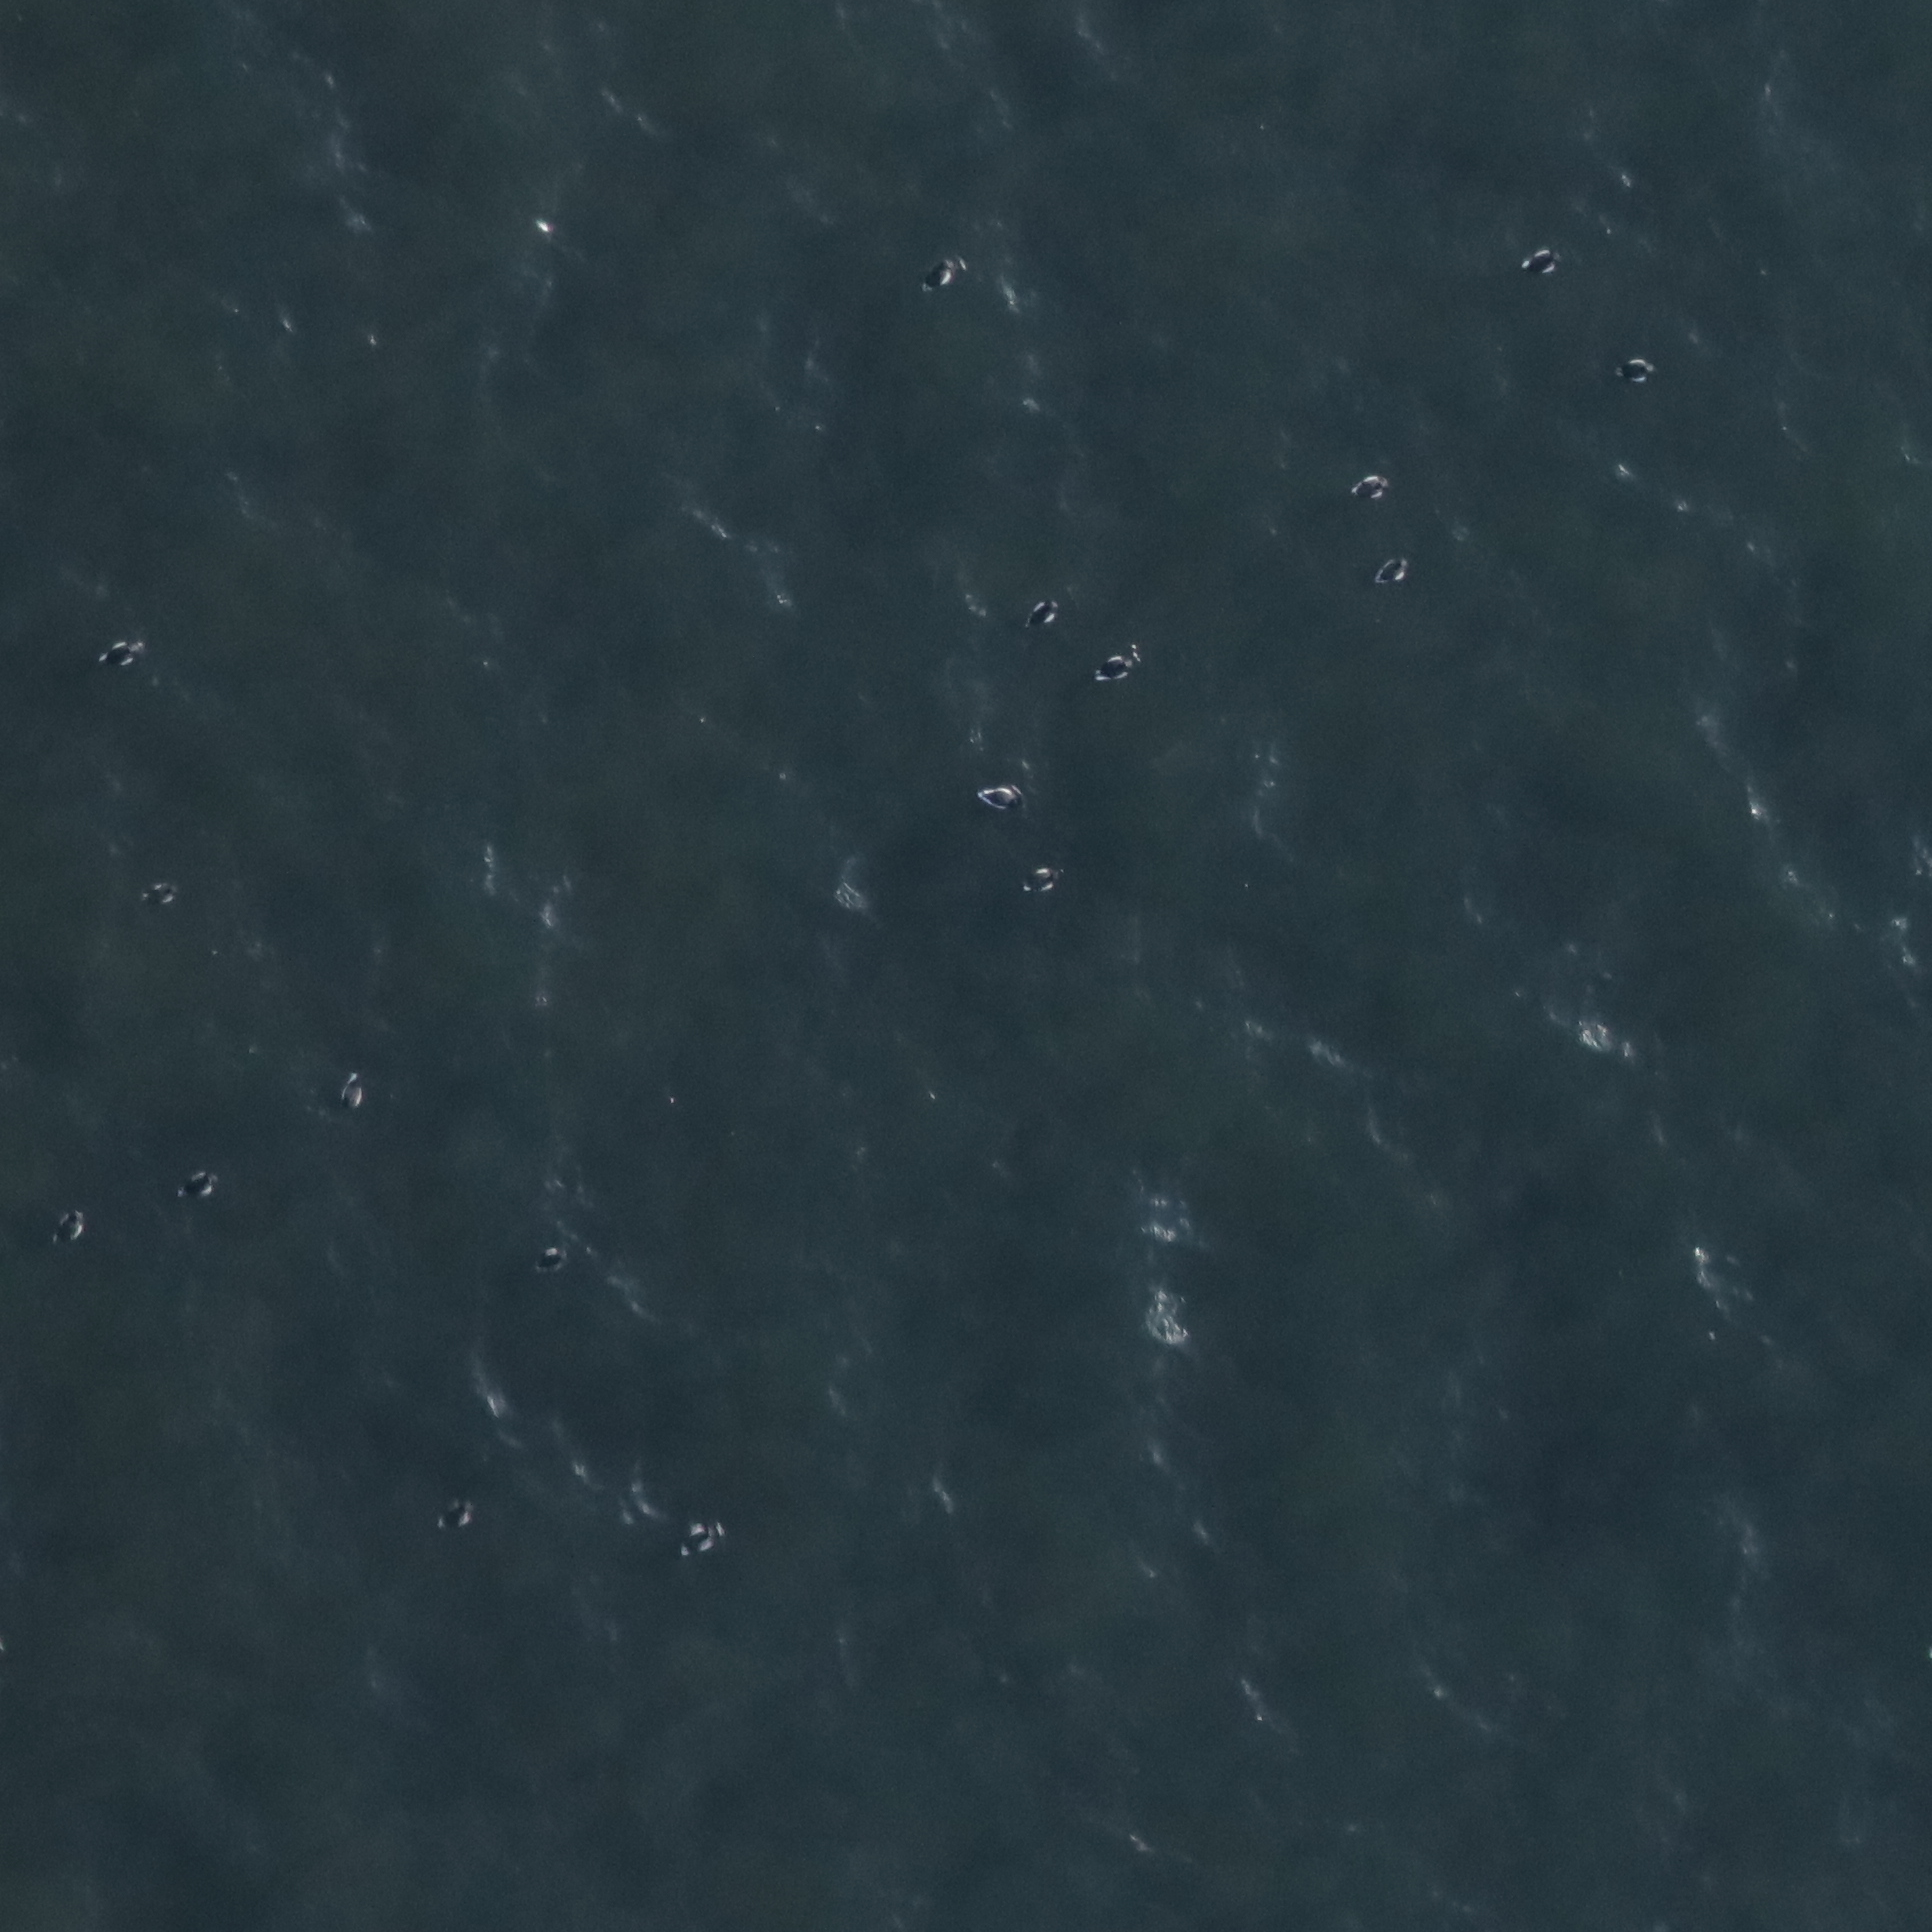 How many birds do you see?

17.